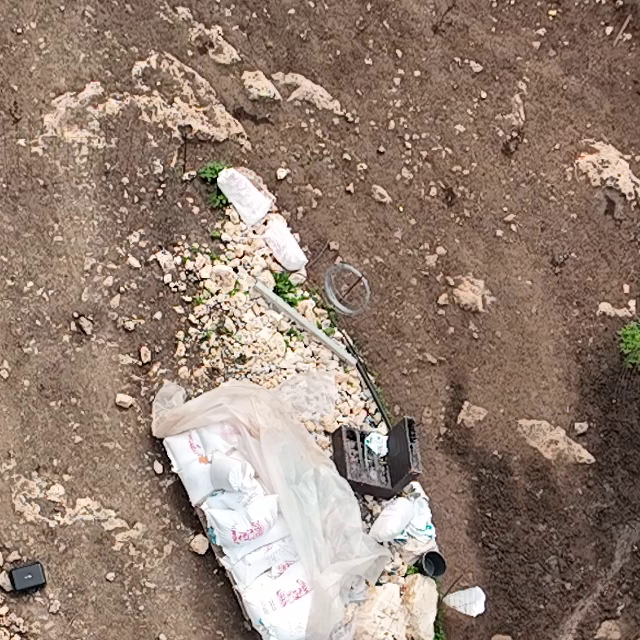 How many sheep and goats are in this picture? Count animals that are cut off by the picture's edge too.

0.